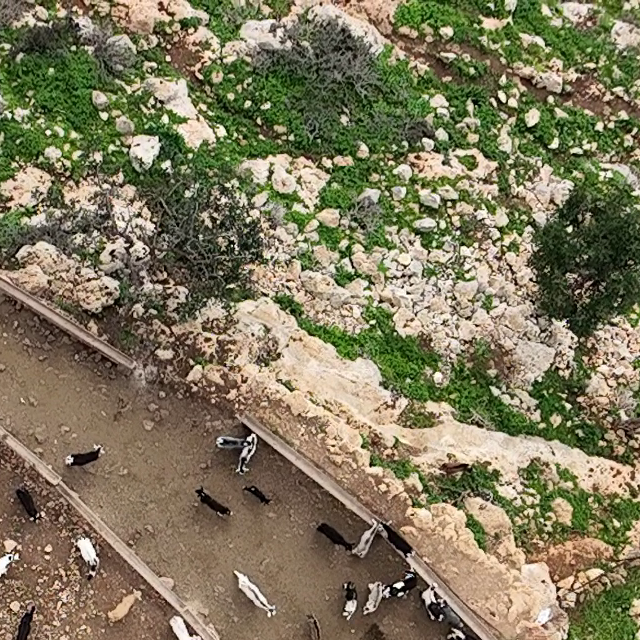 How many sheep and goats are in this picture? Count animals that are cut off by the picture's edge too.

22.